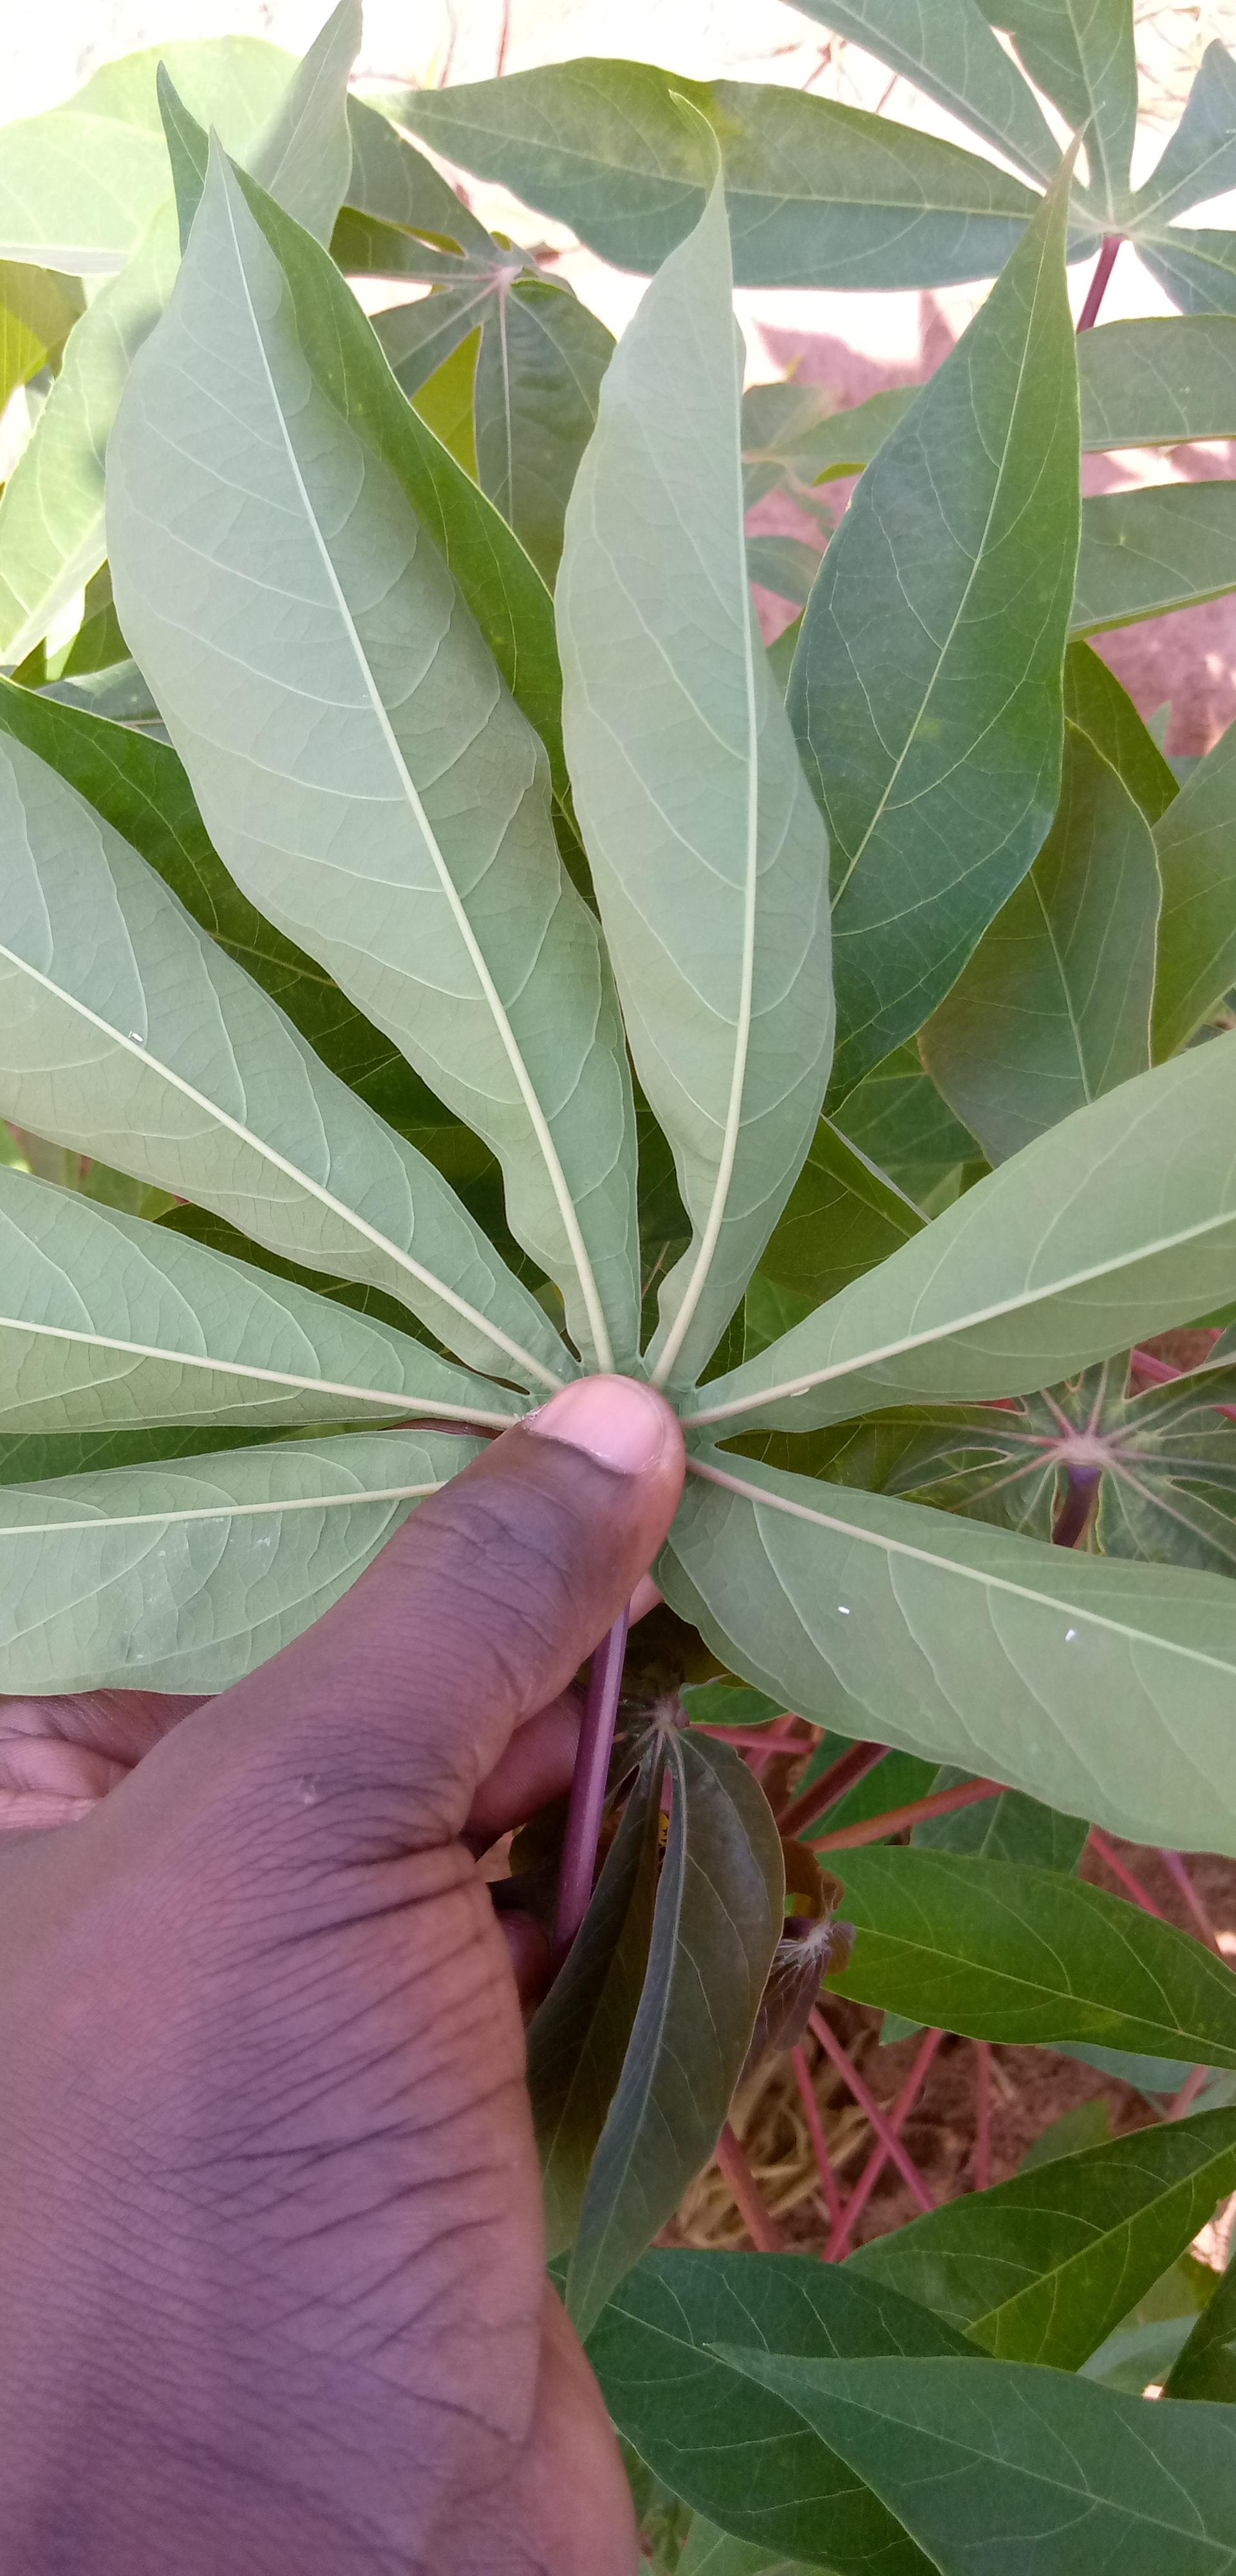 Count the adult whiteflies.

3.